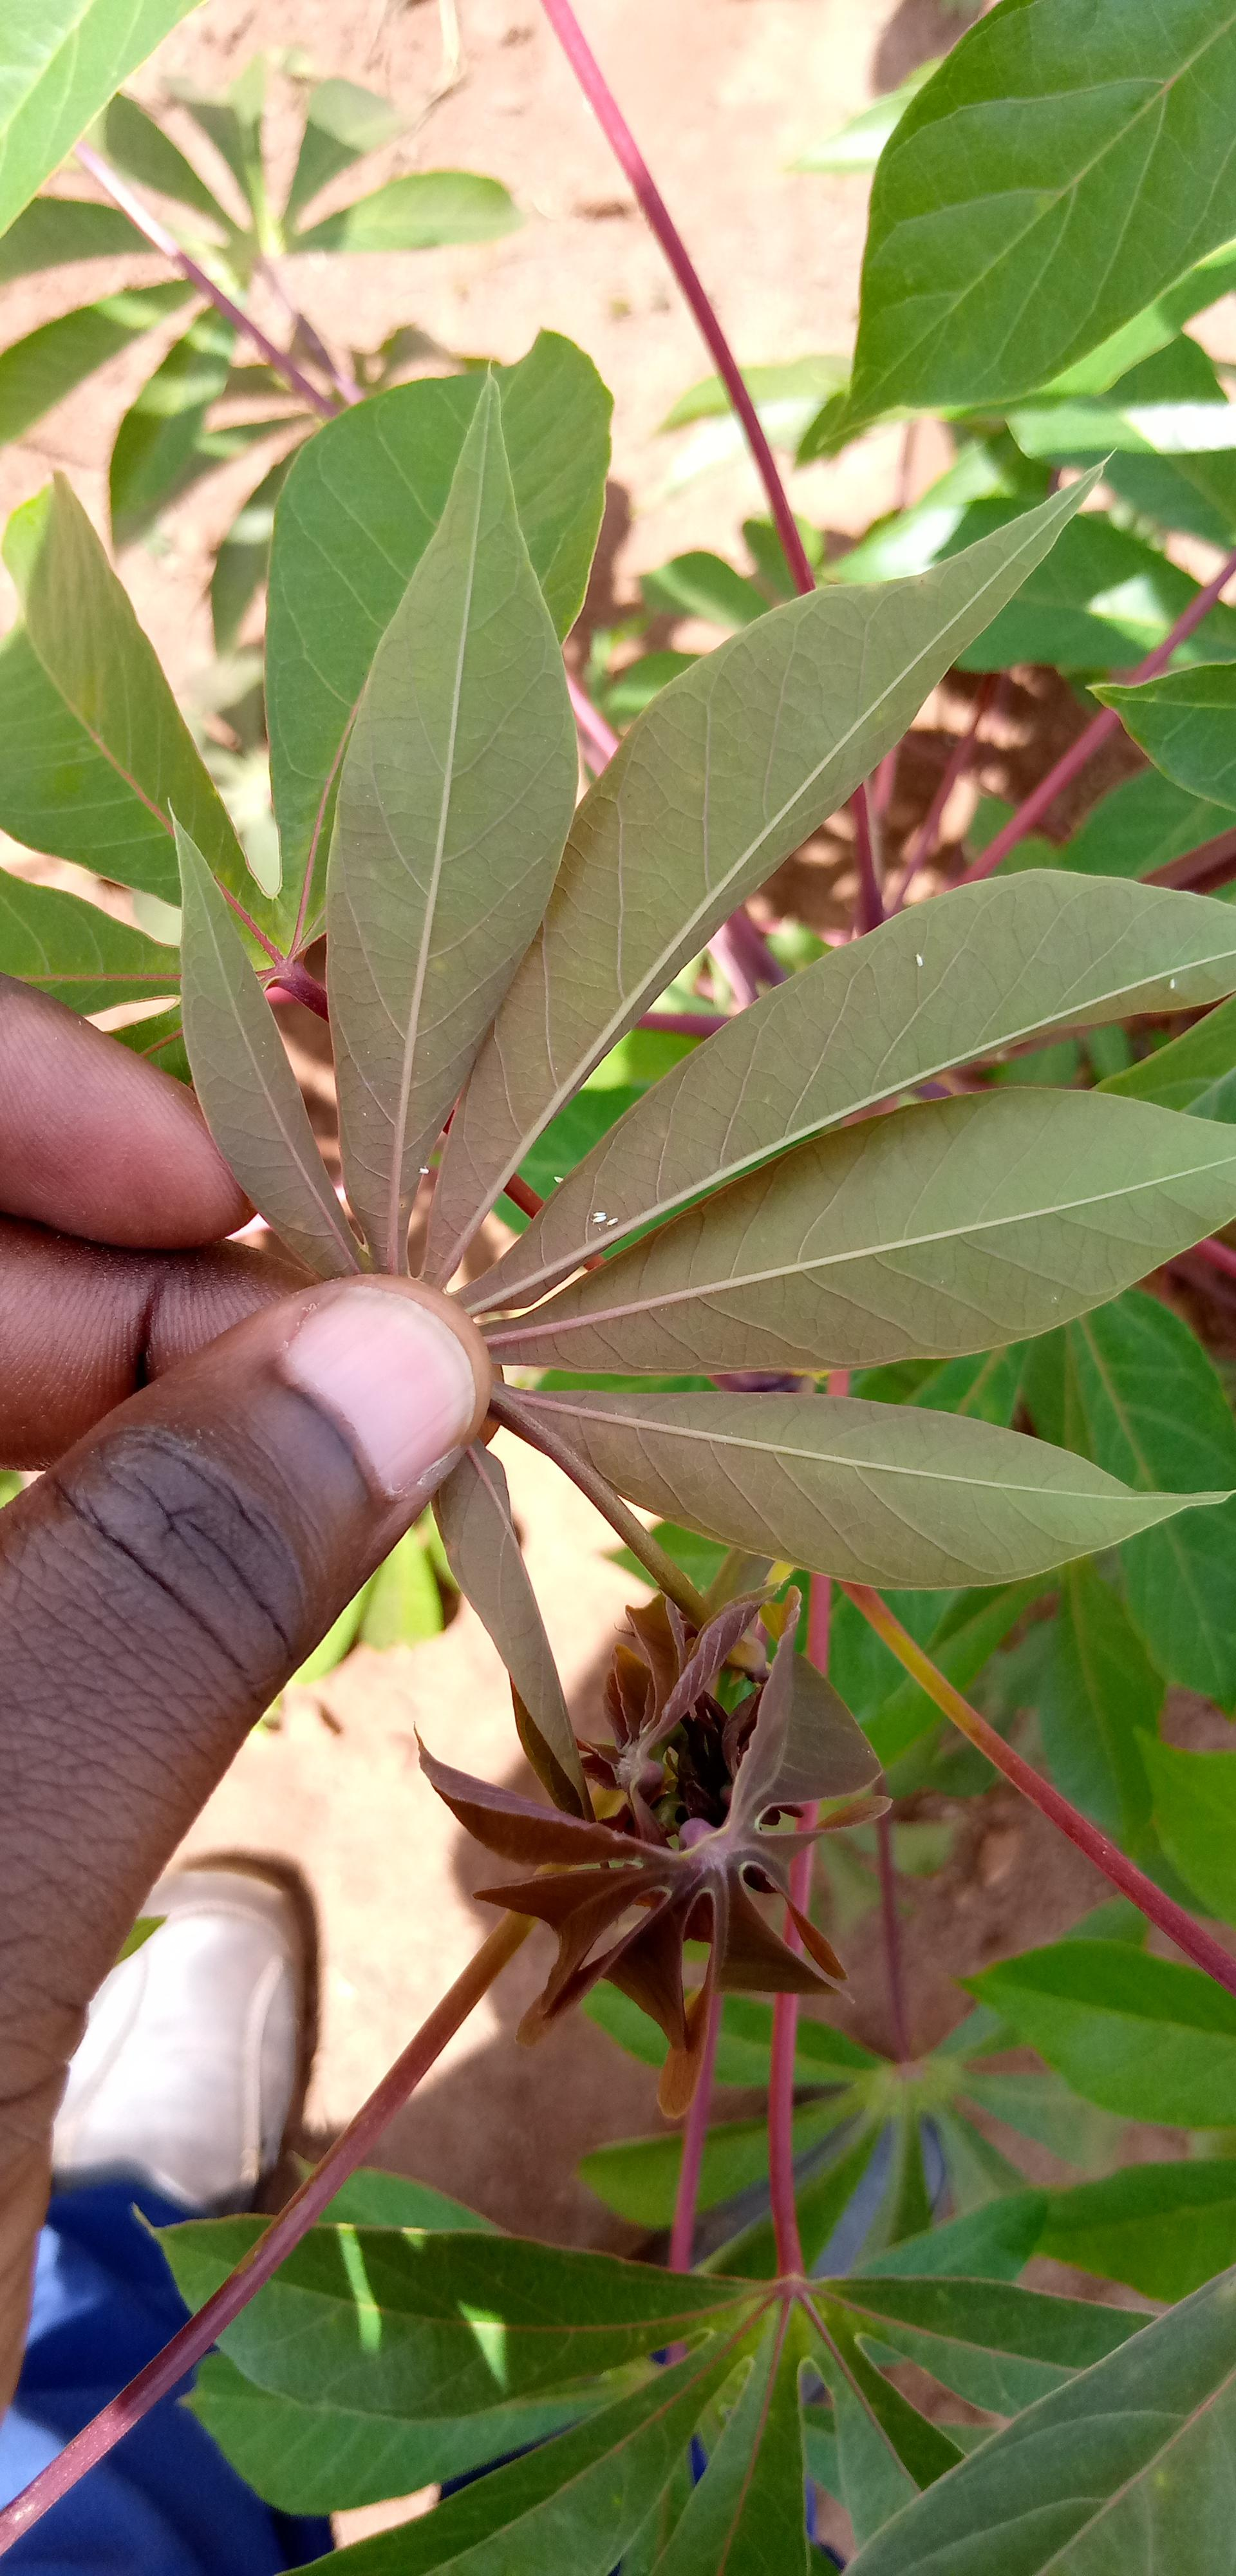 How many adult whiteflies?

6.